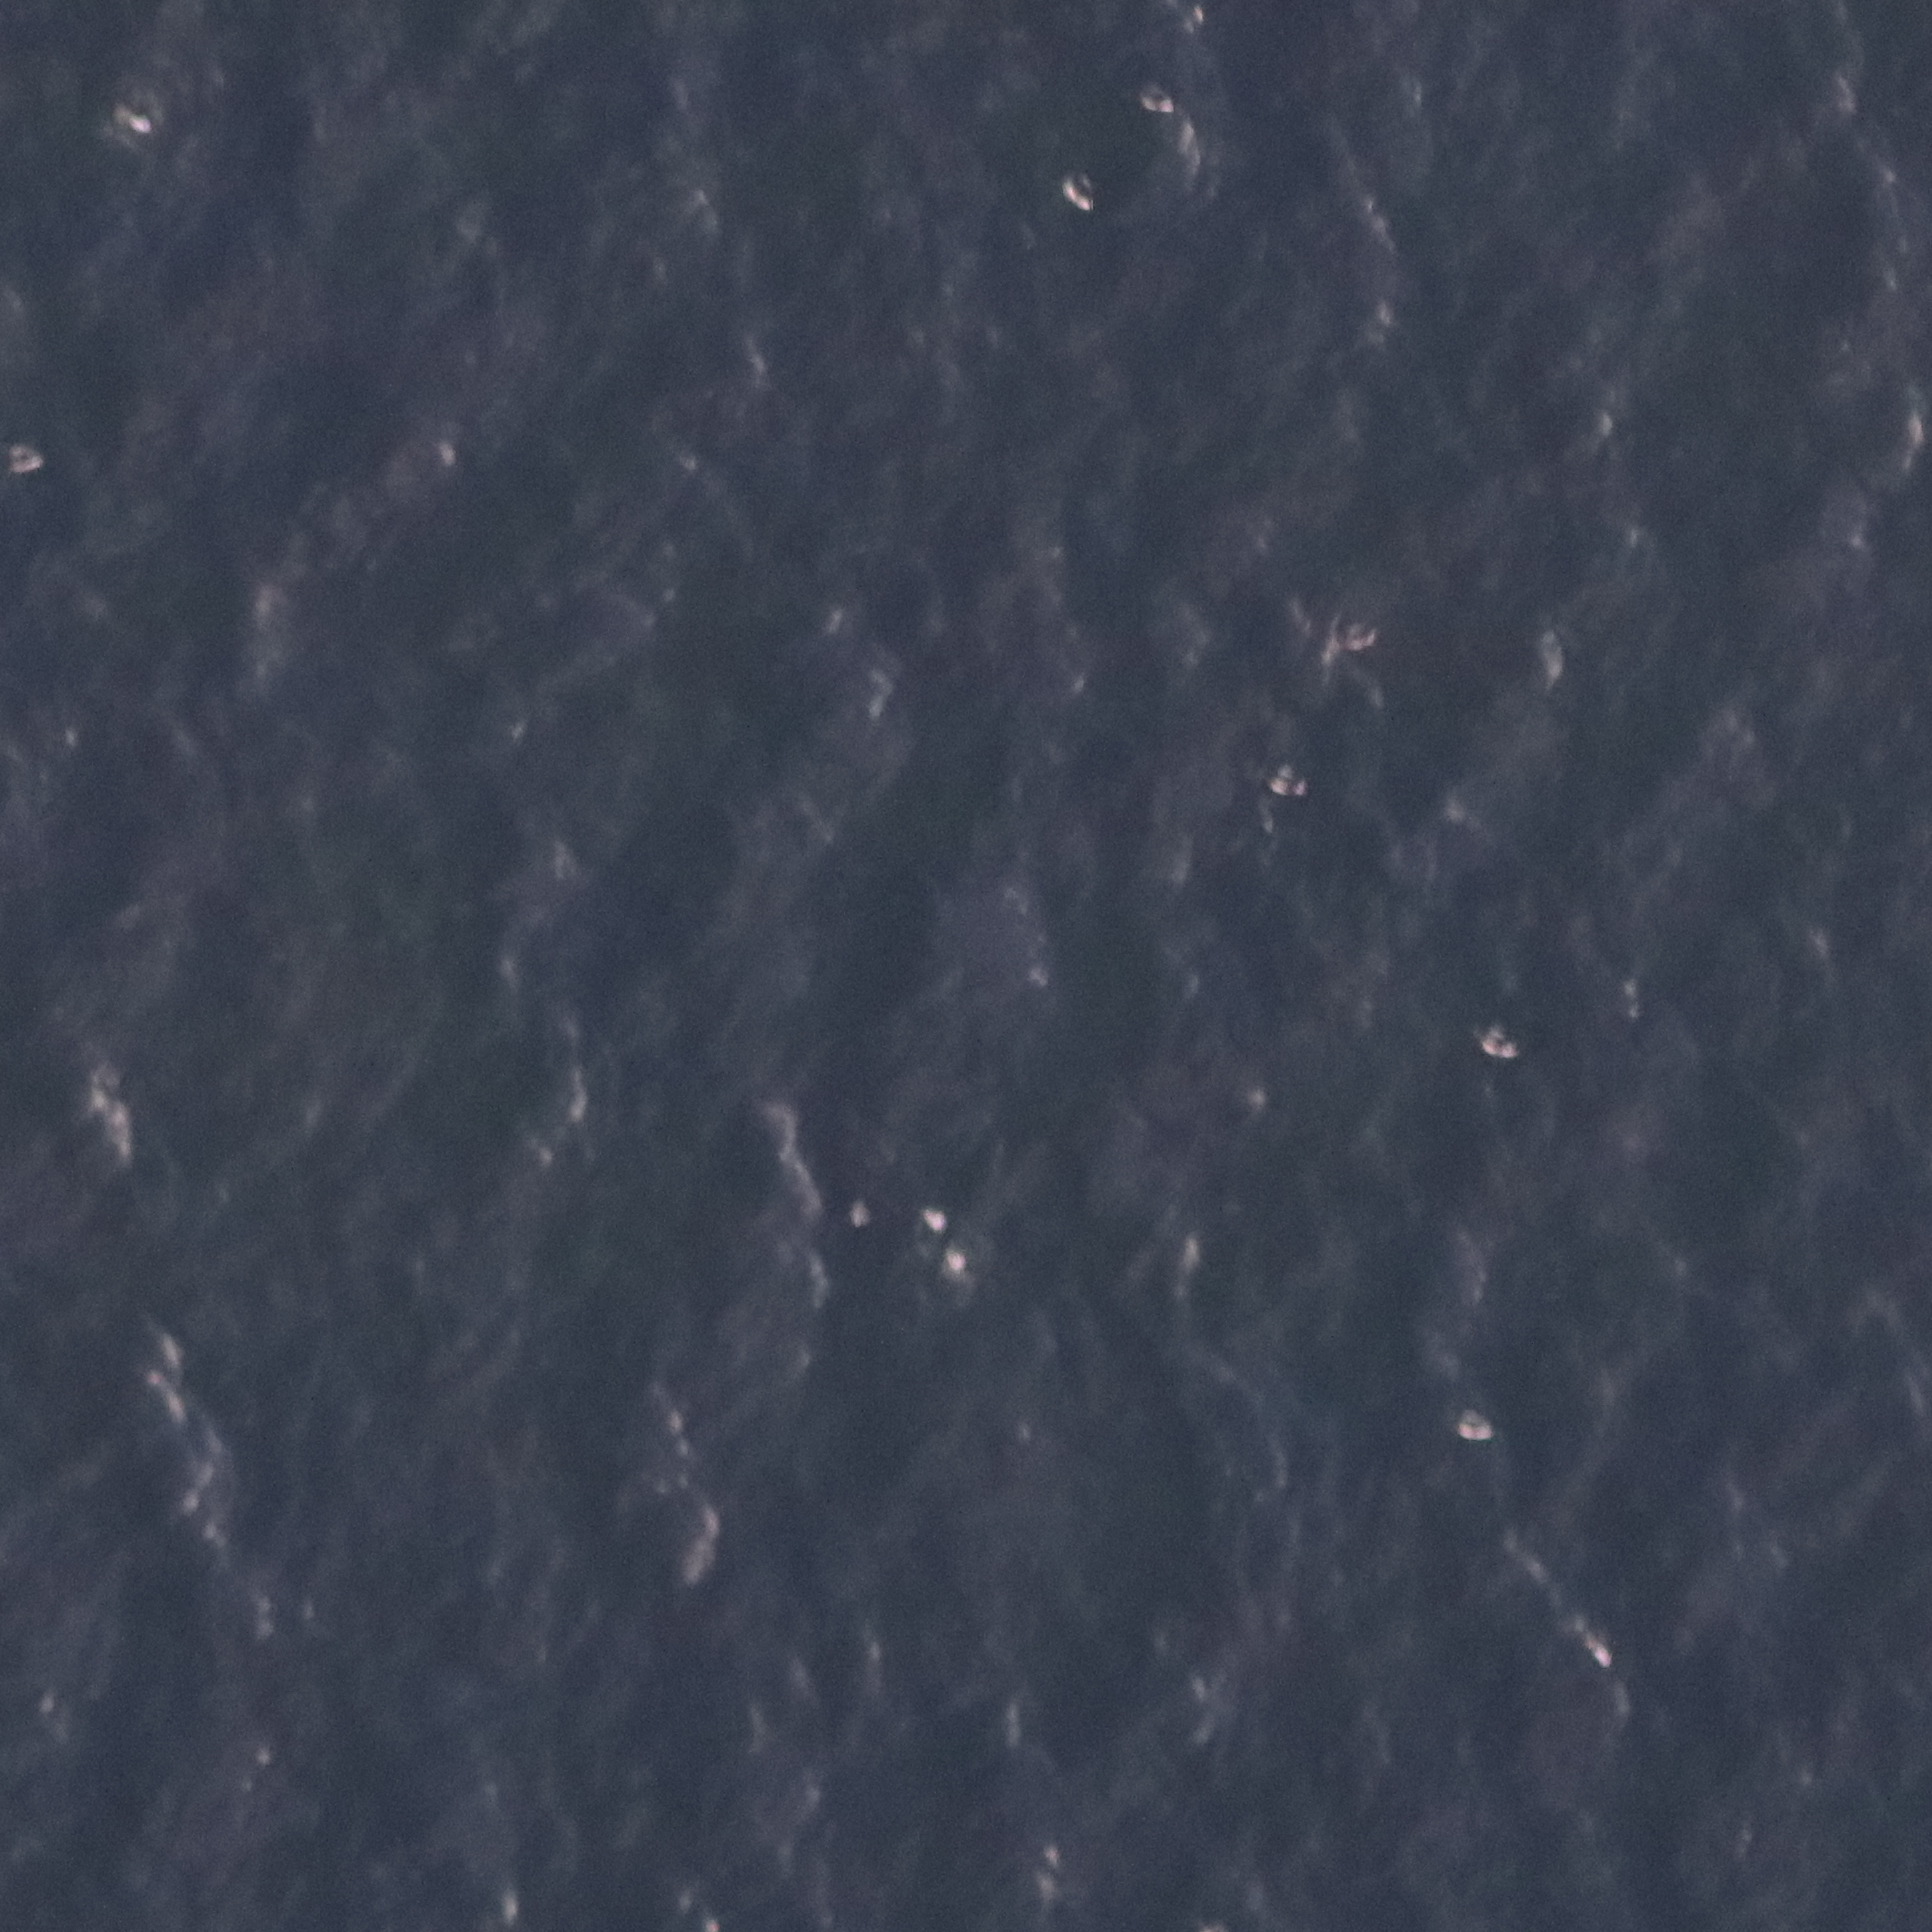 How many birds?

10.